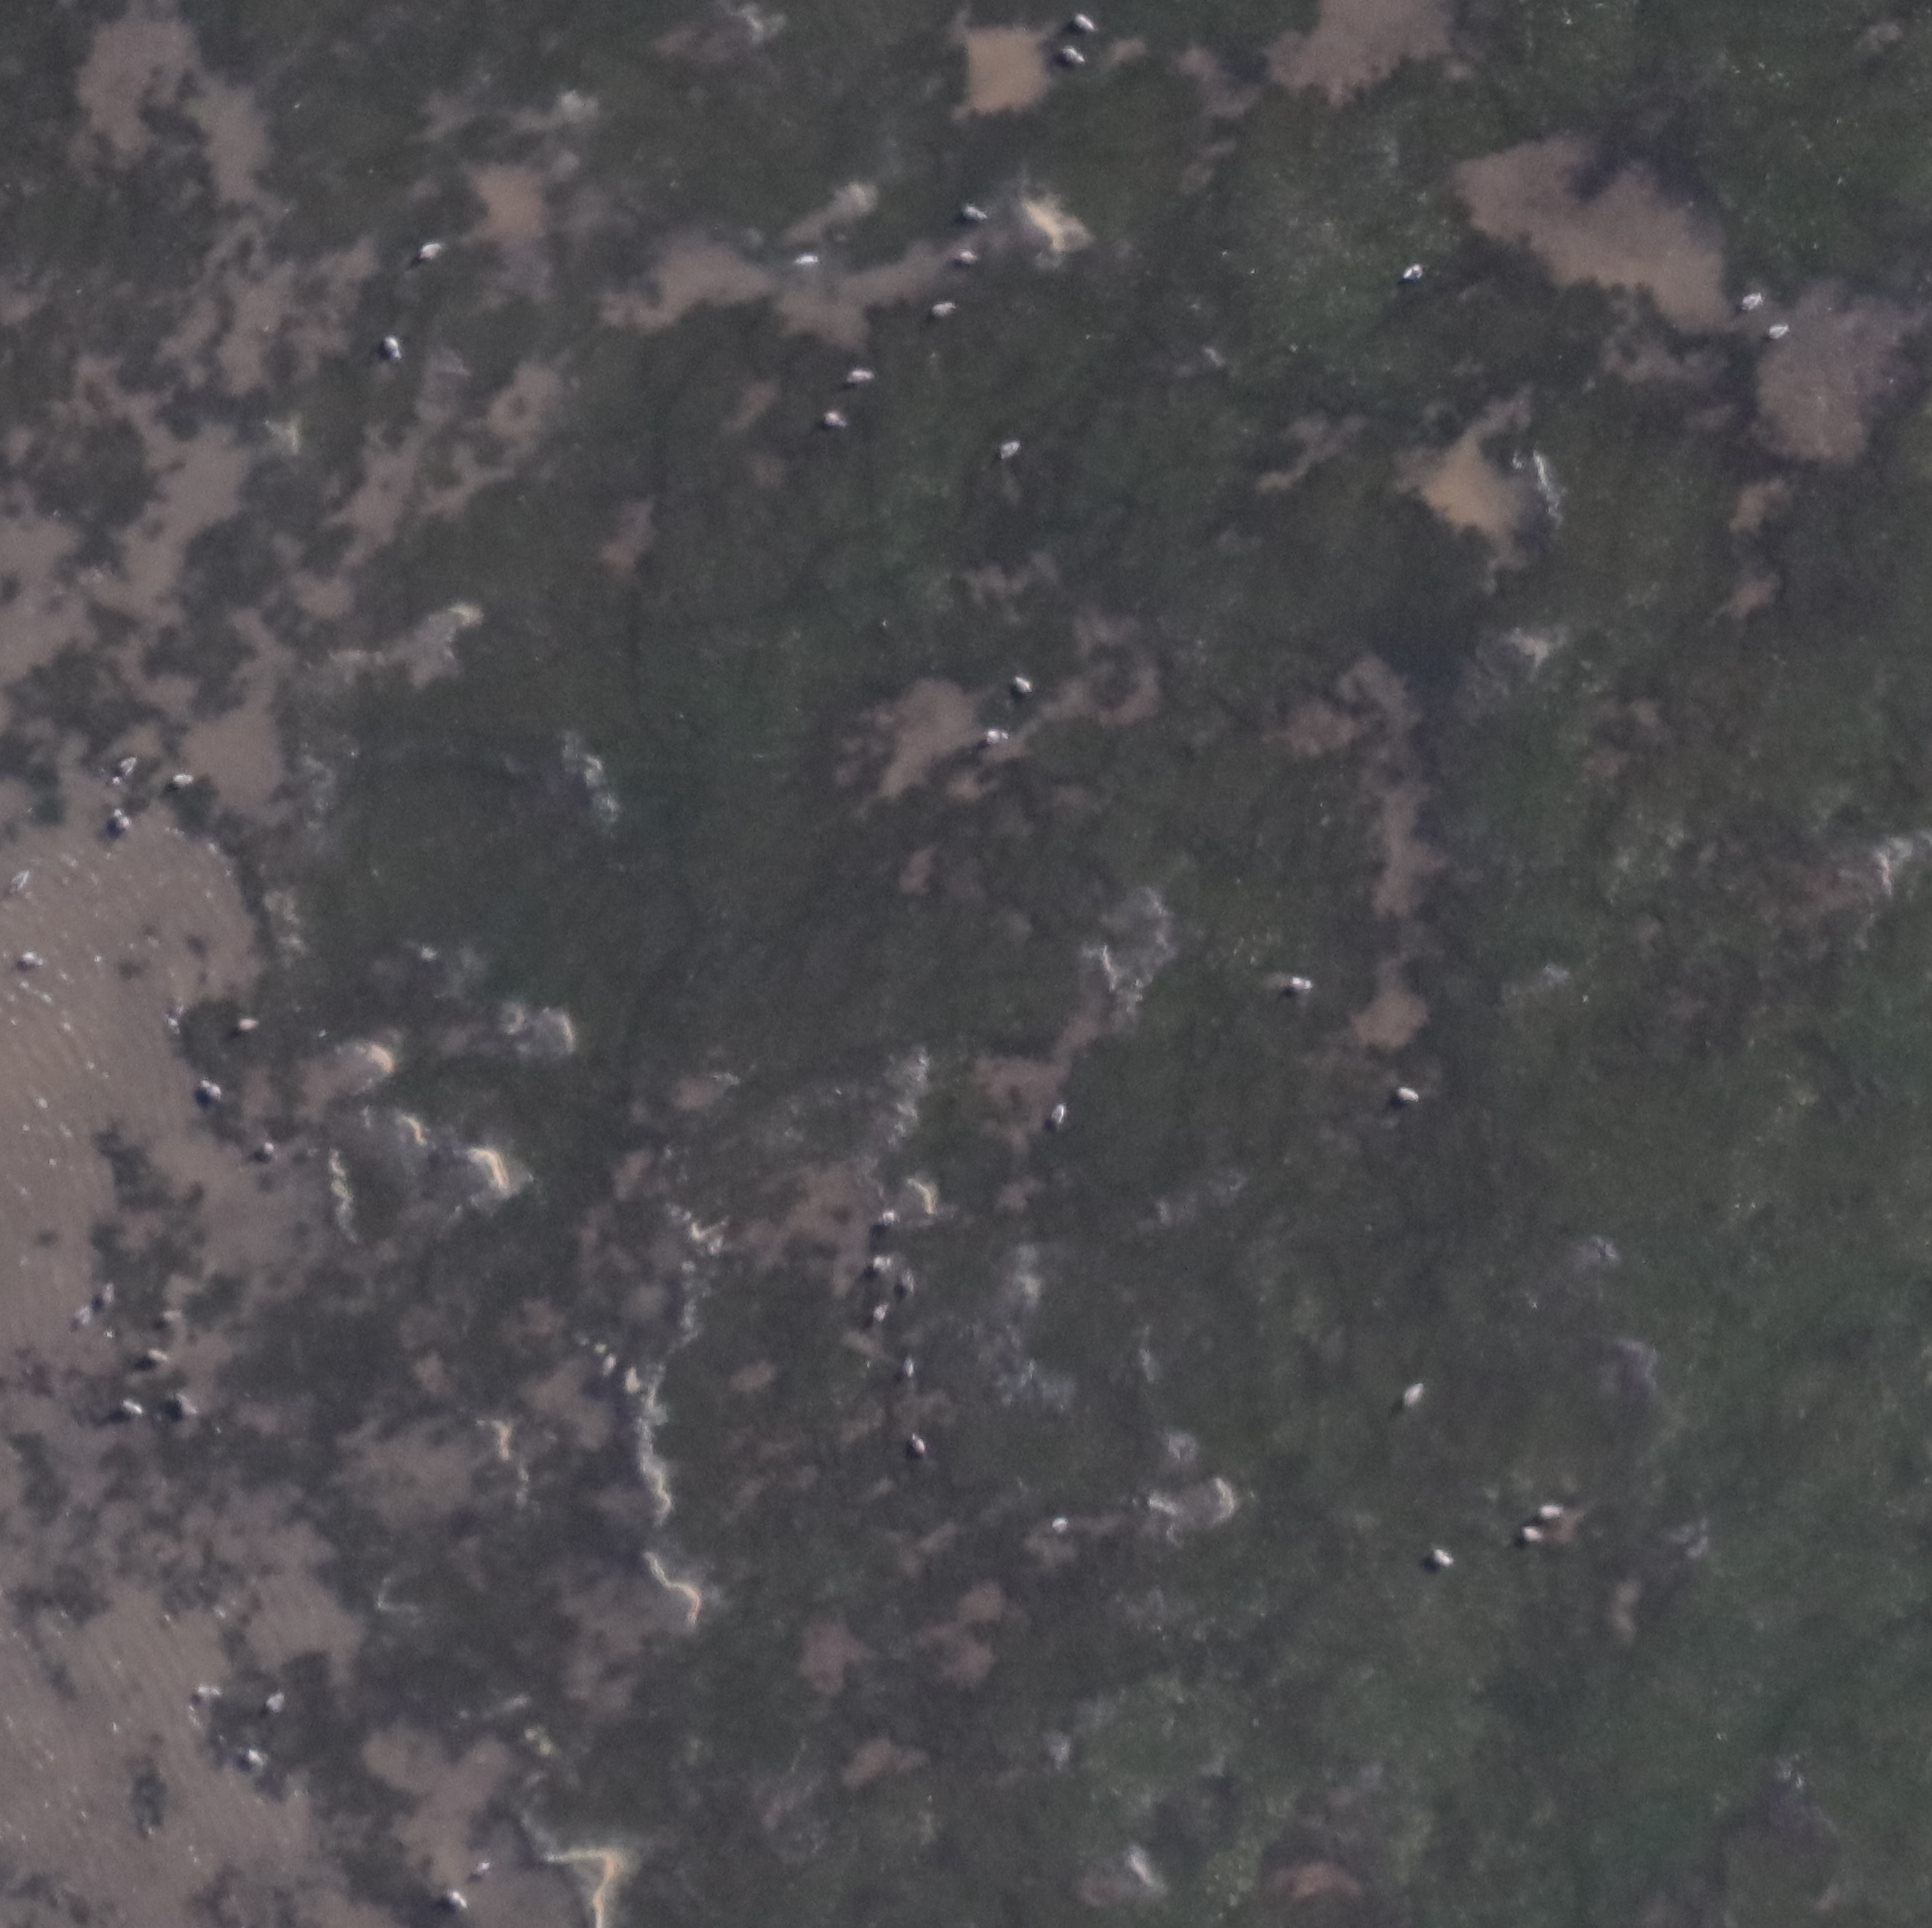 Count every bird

48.